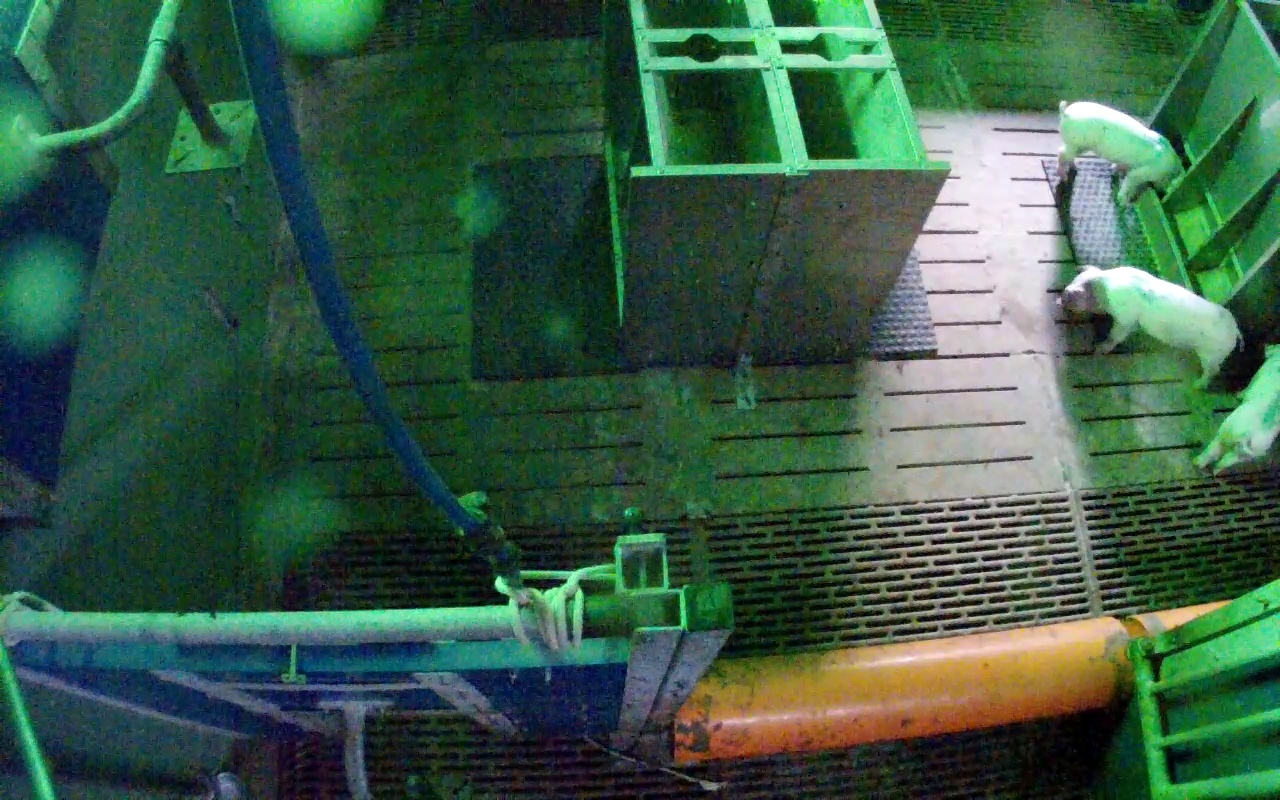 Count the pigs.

3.